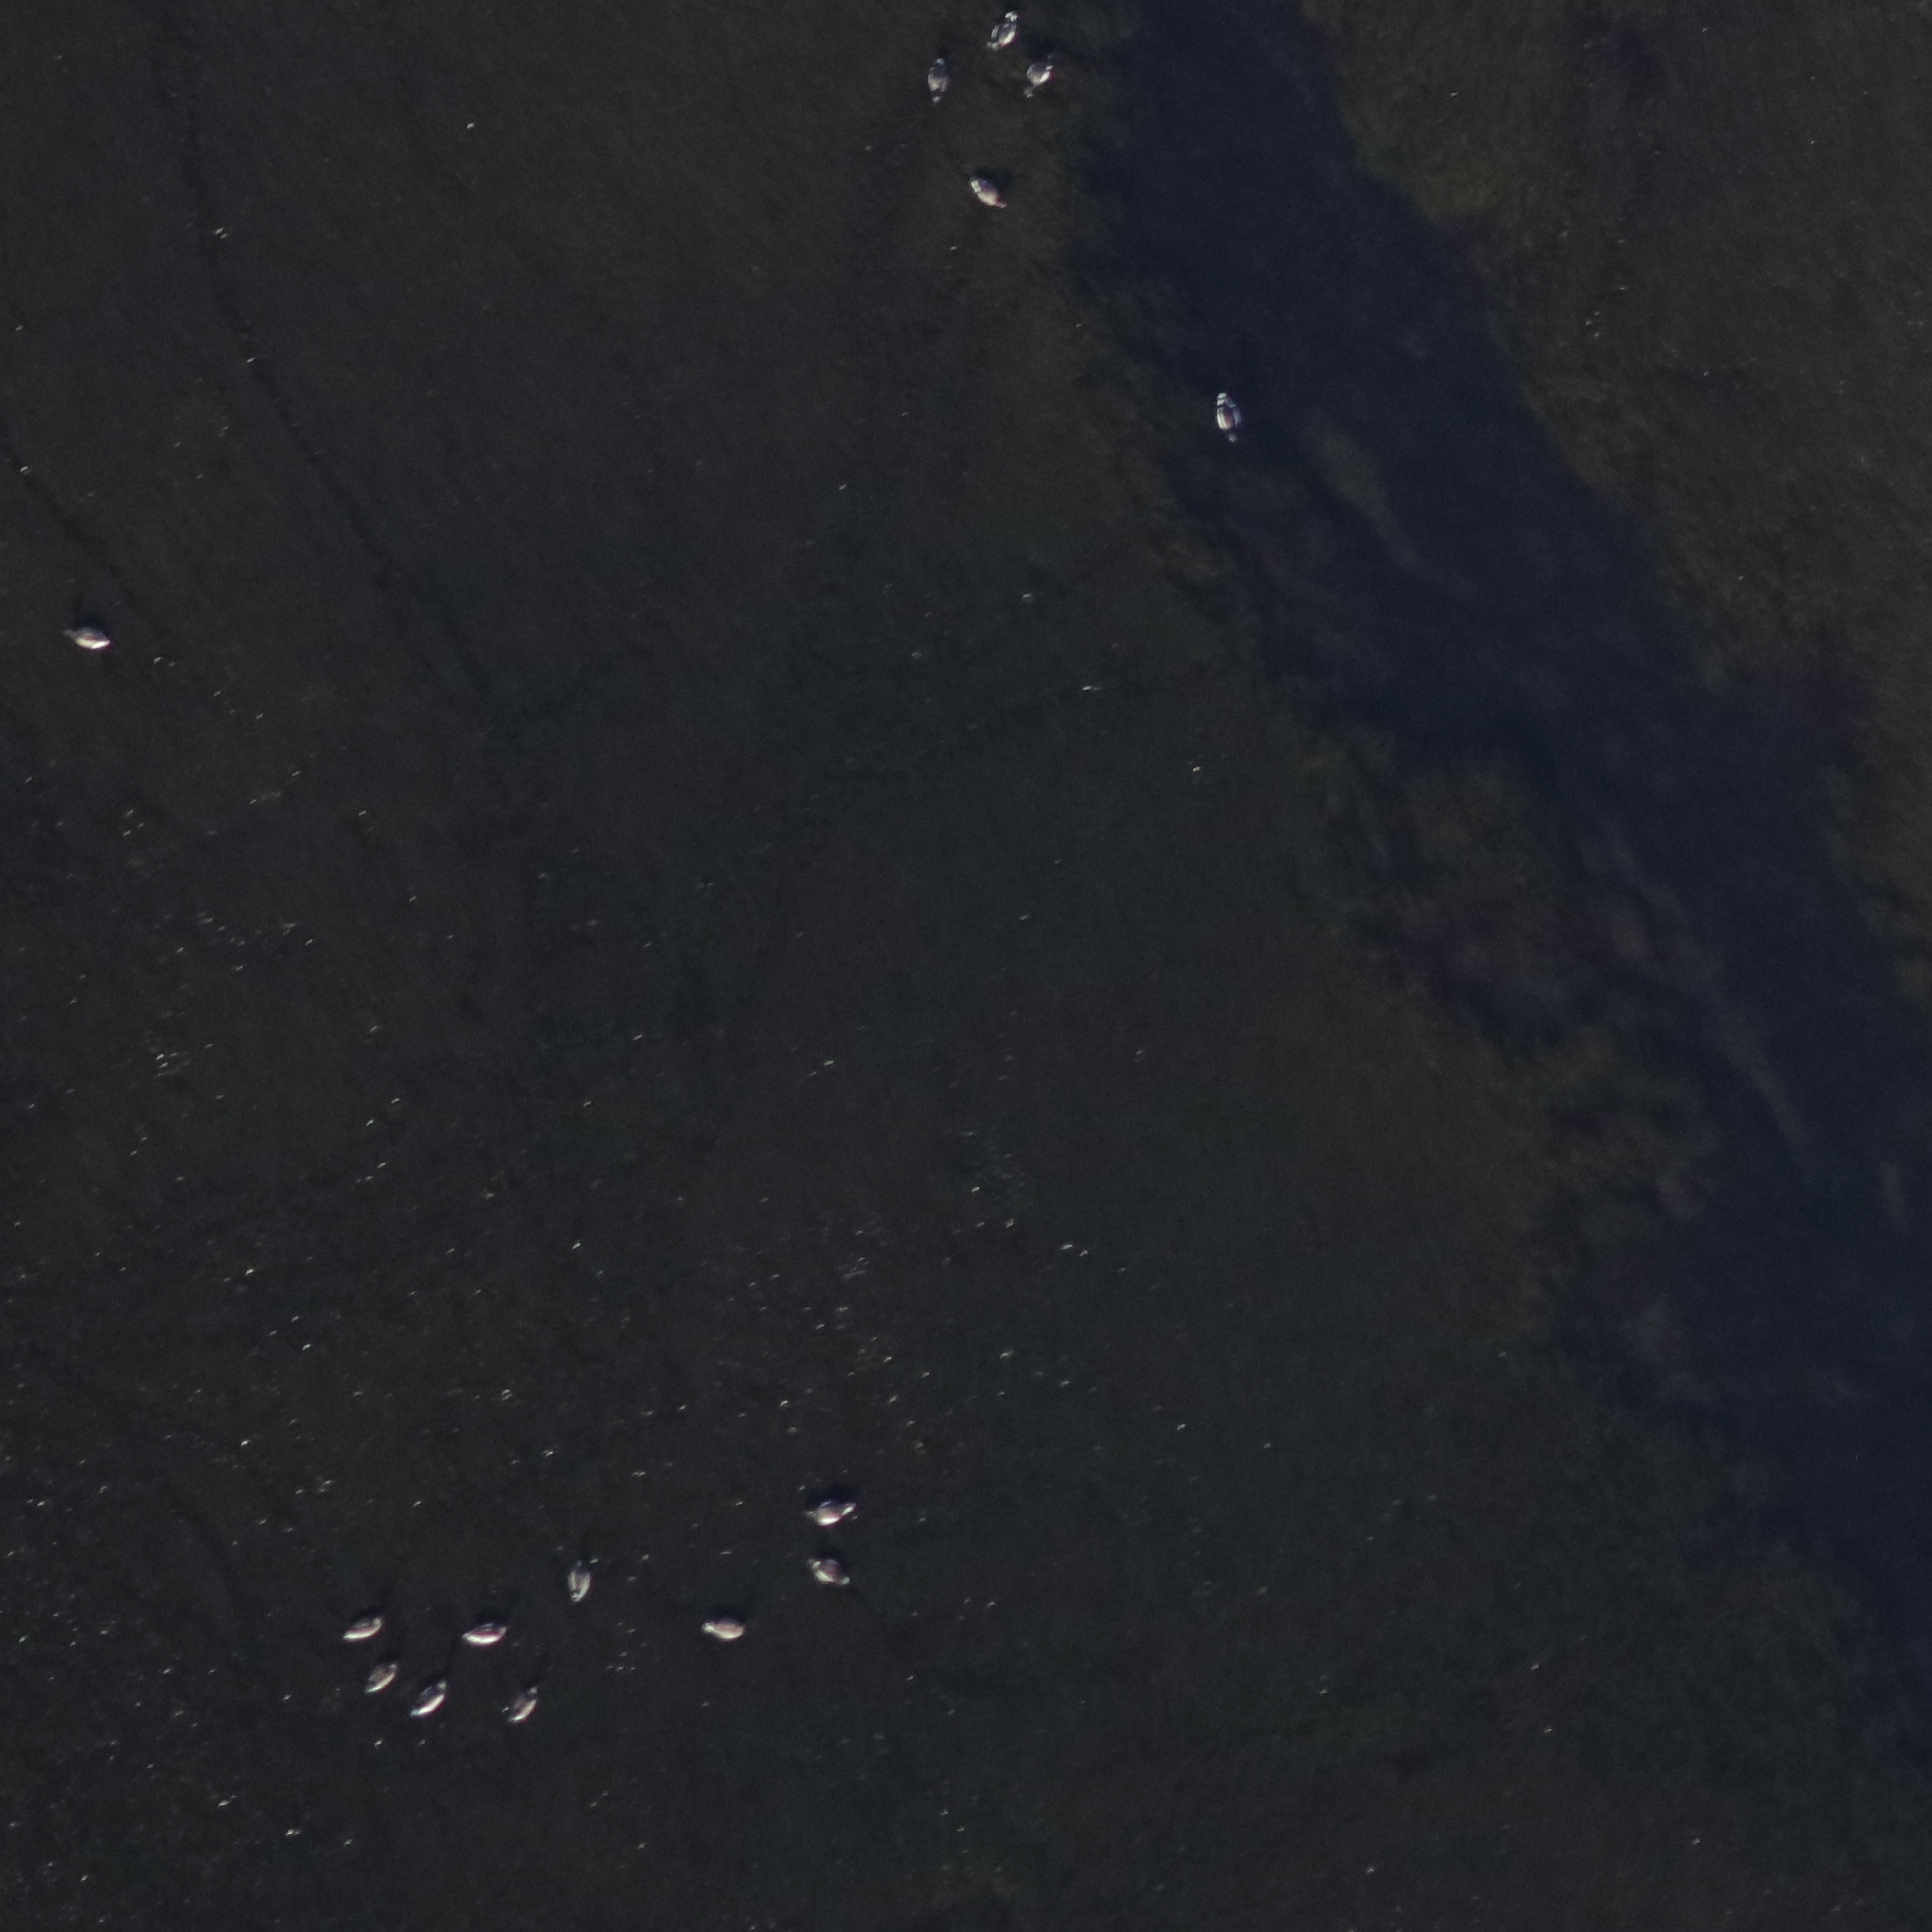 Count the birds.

15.